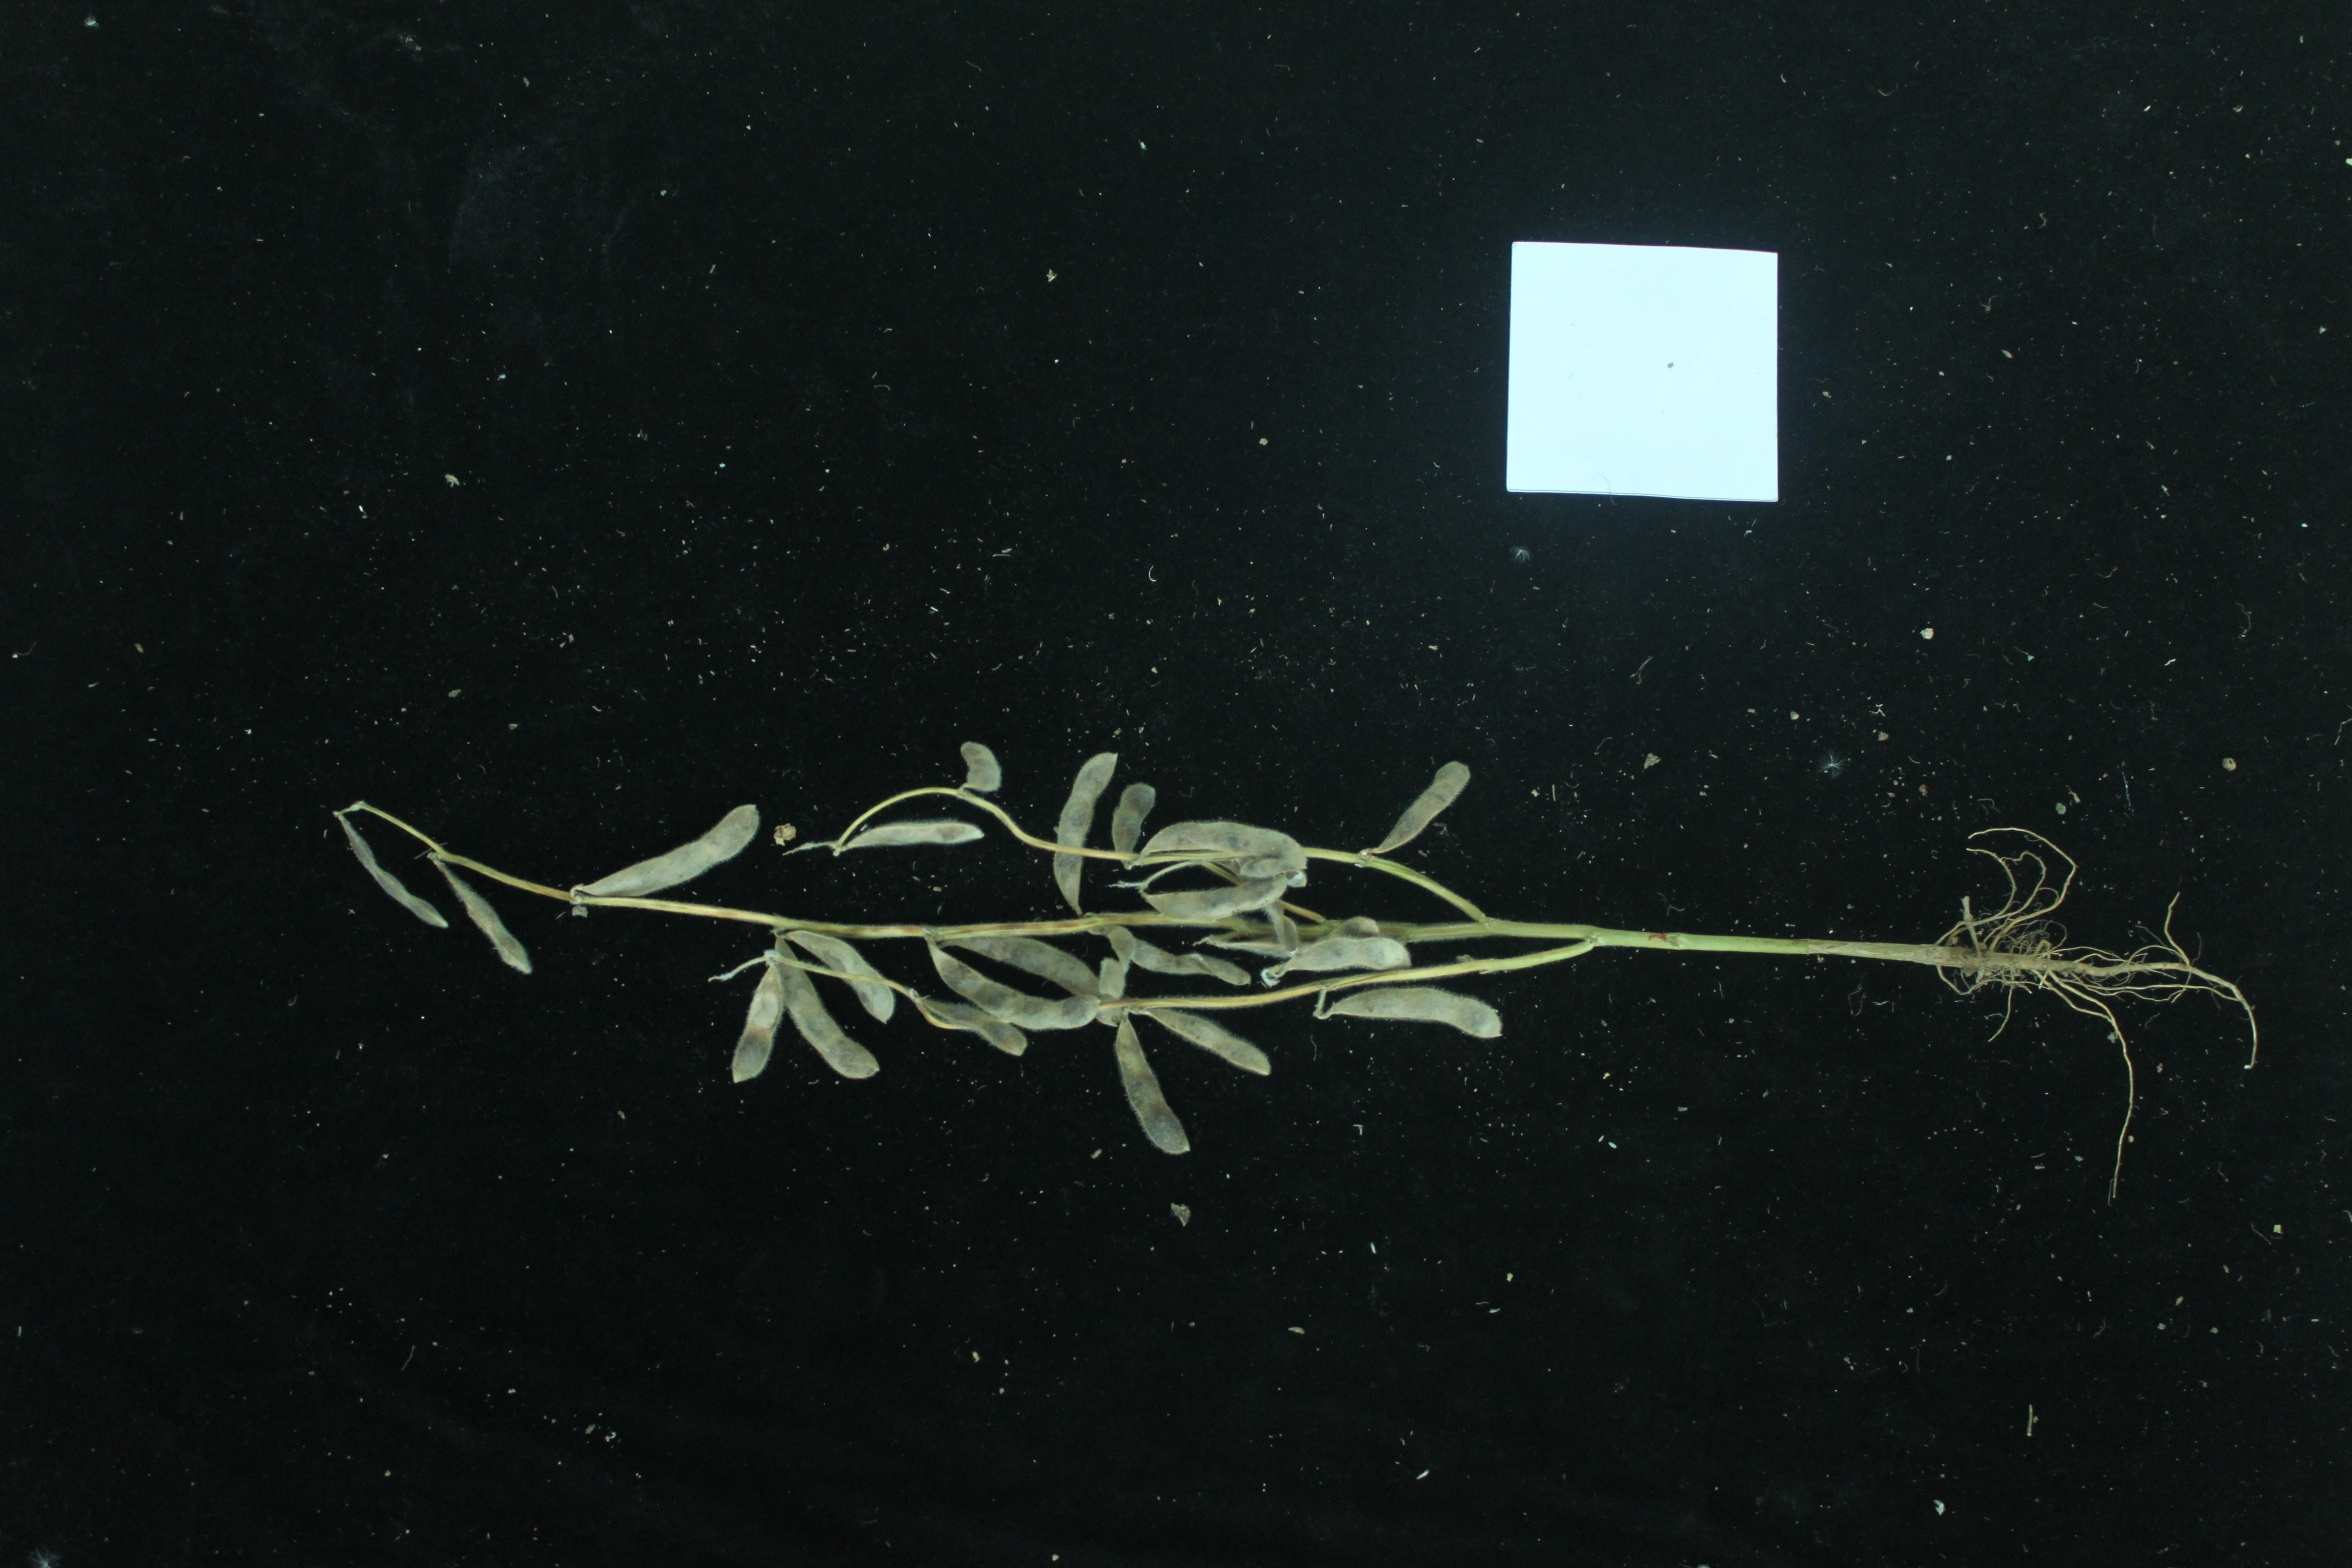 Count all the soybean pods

24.